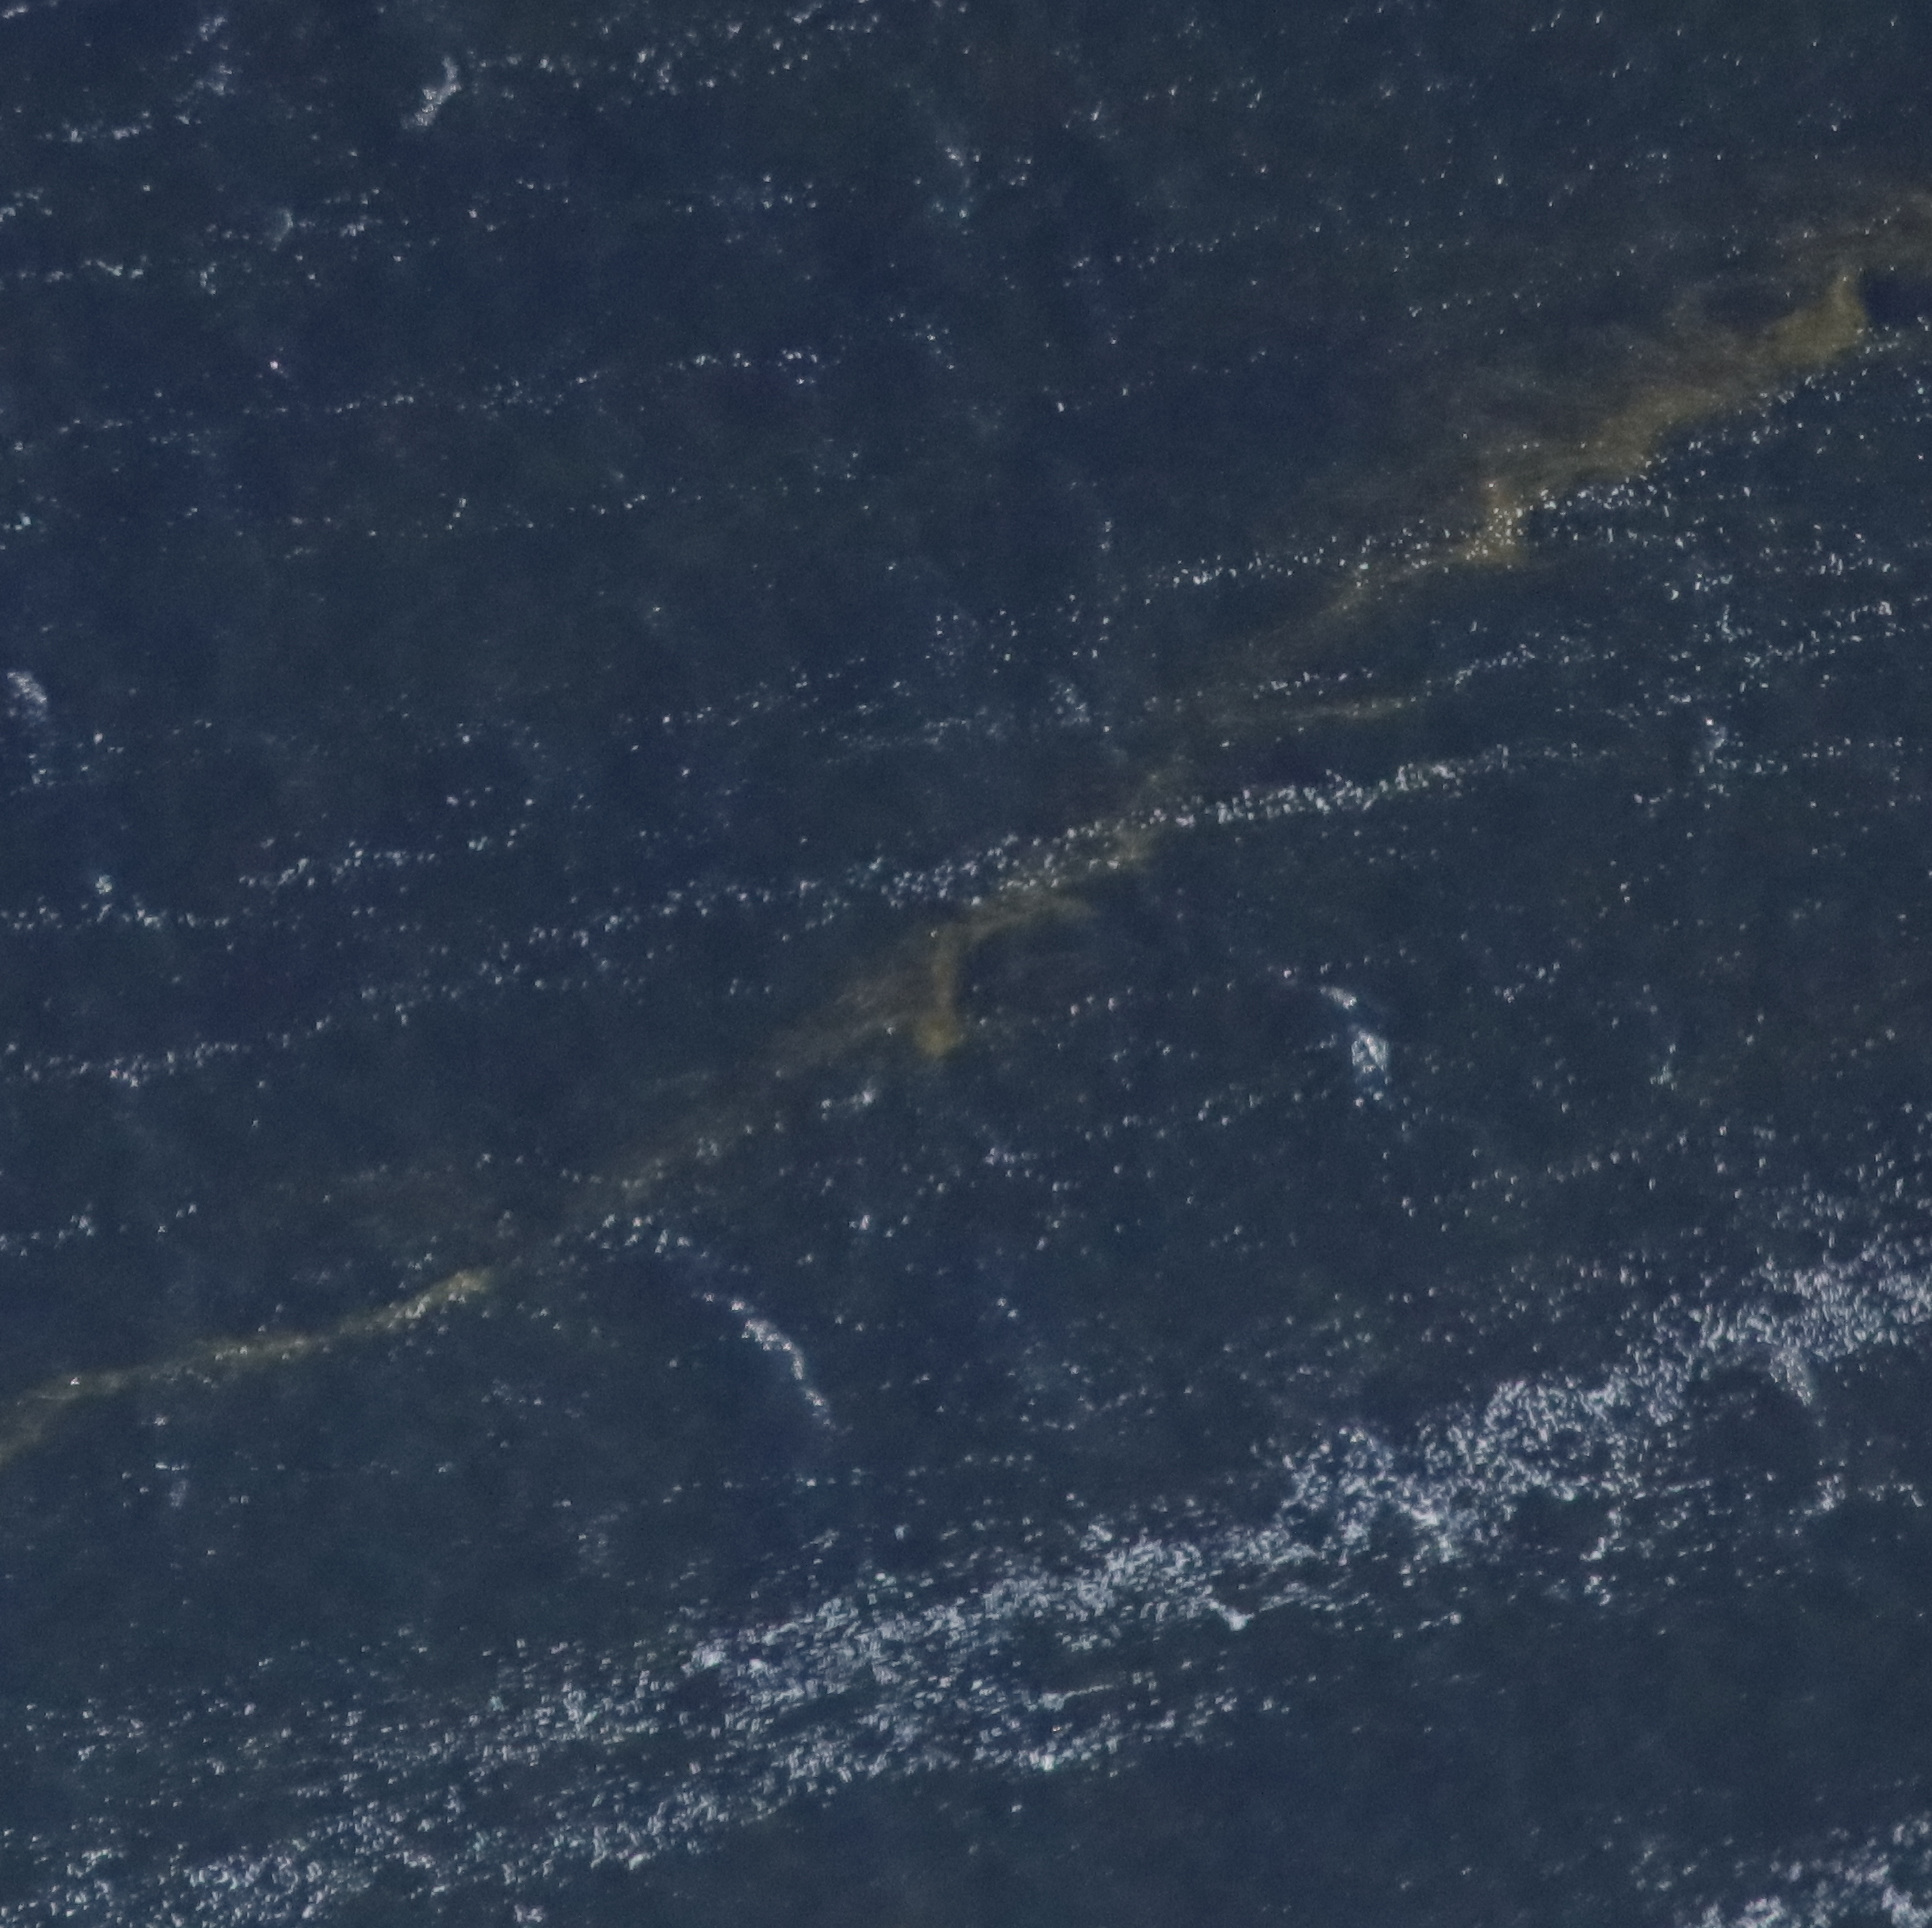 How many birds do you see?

0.